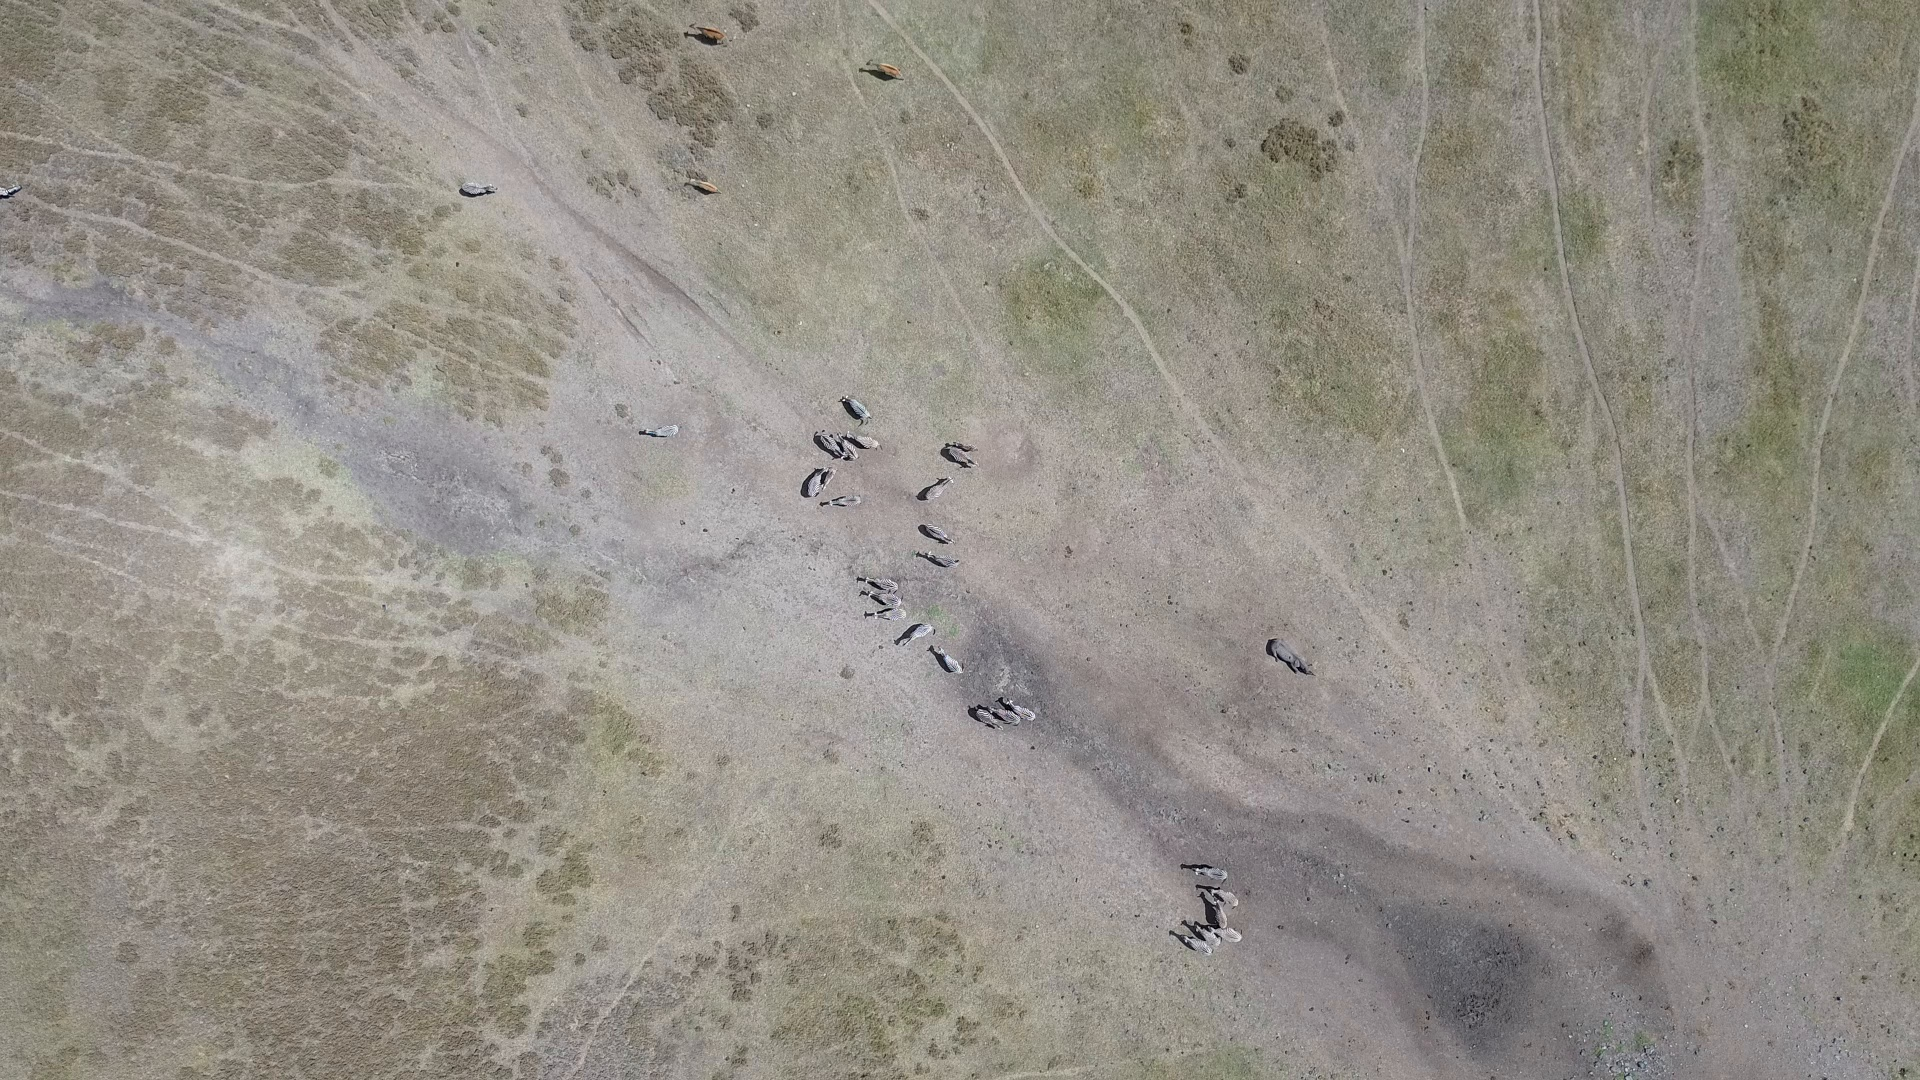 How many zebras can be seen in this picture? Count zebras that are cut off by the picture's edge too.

28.